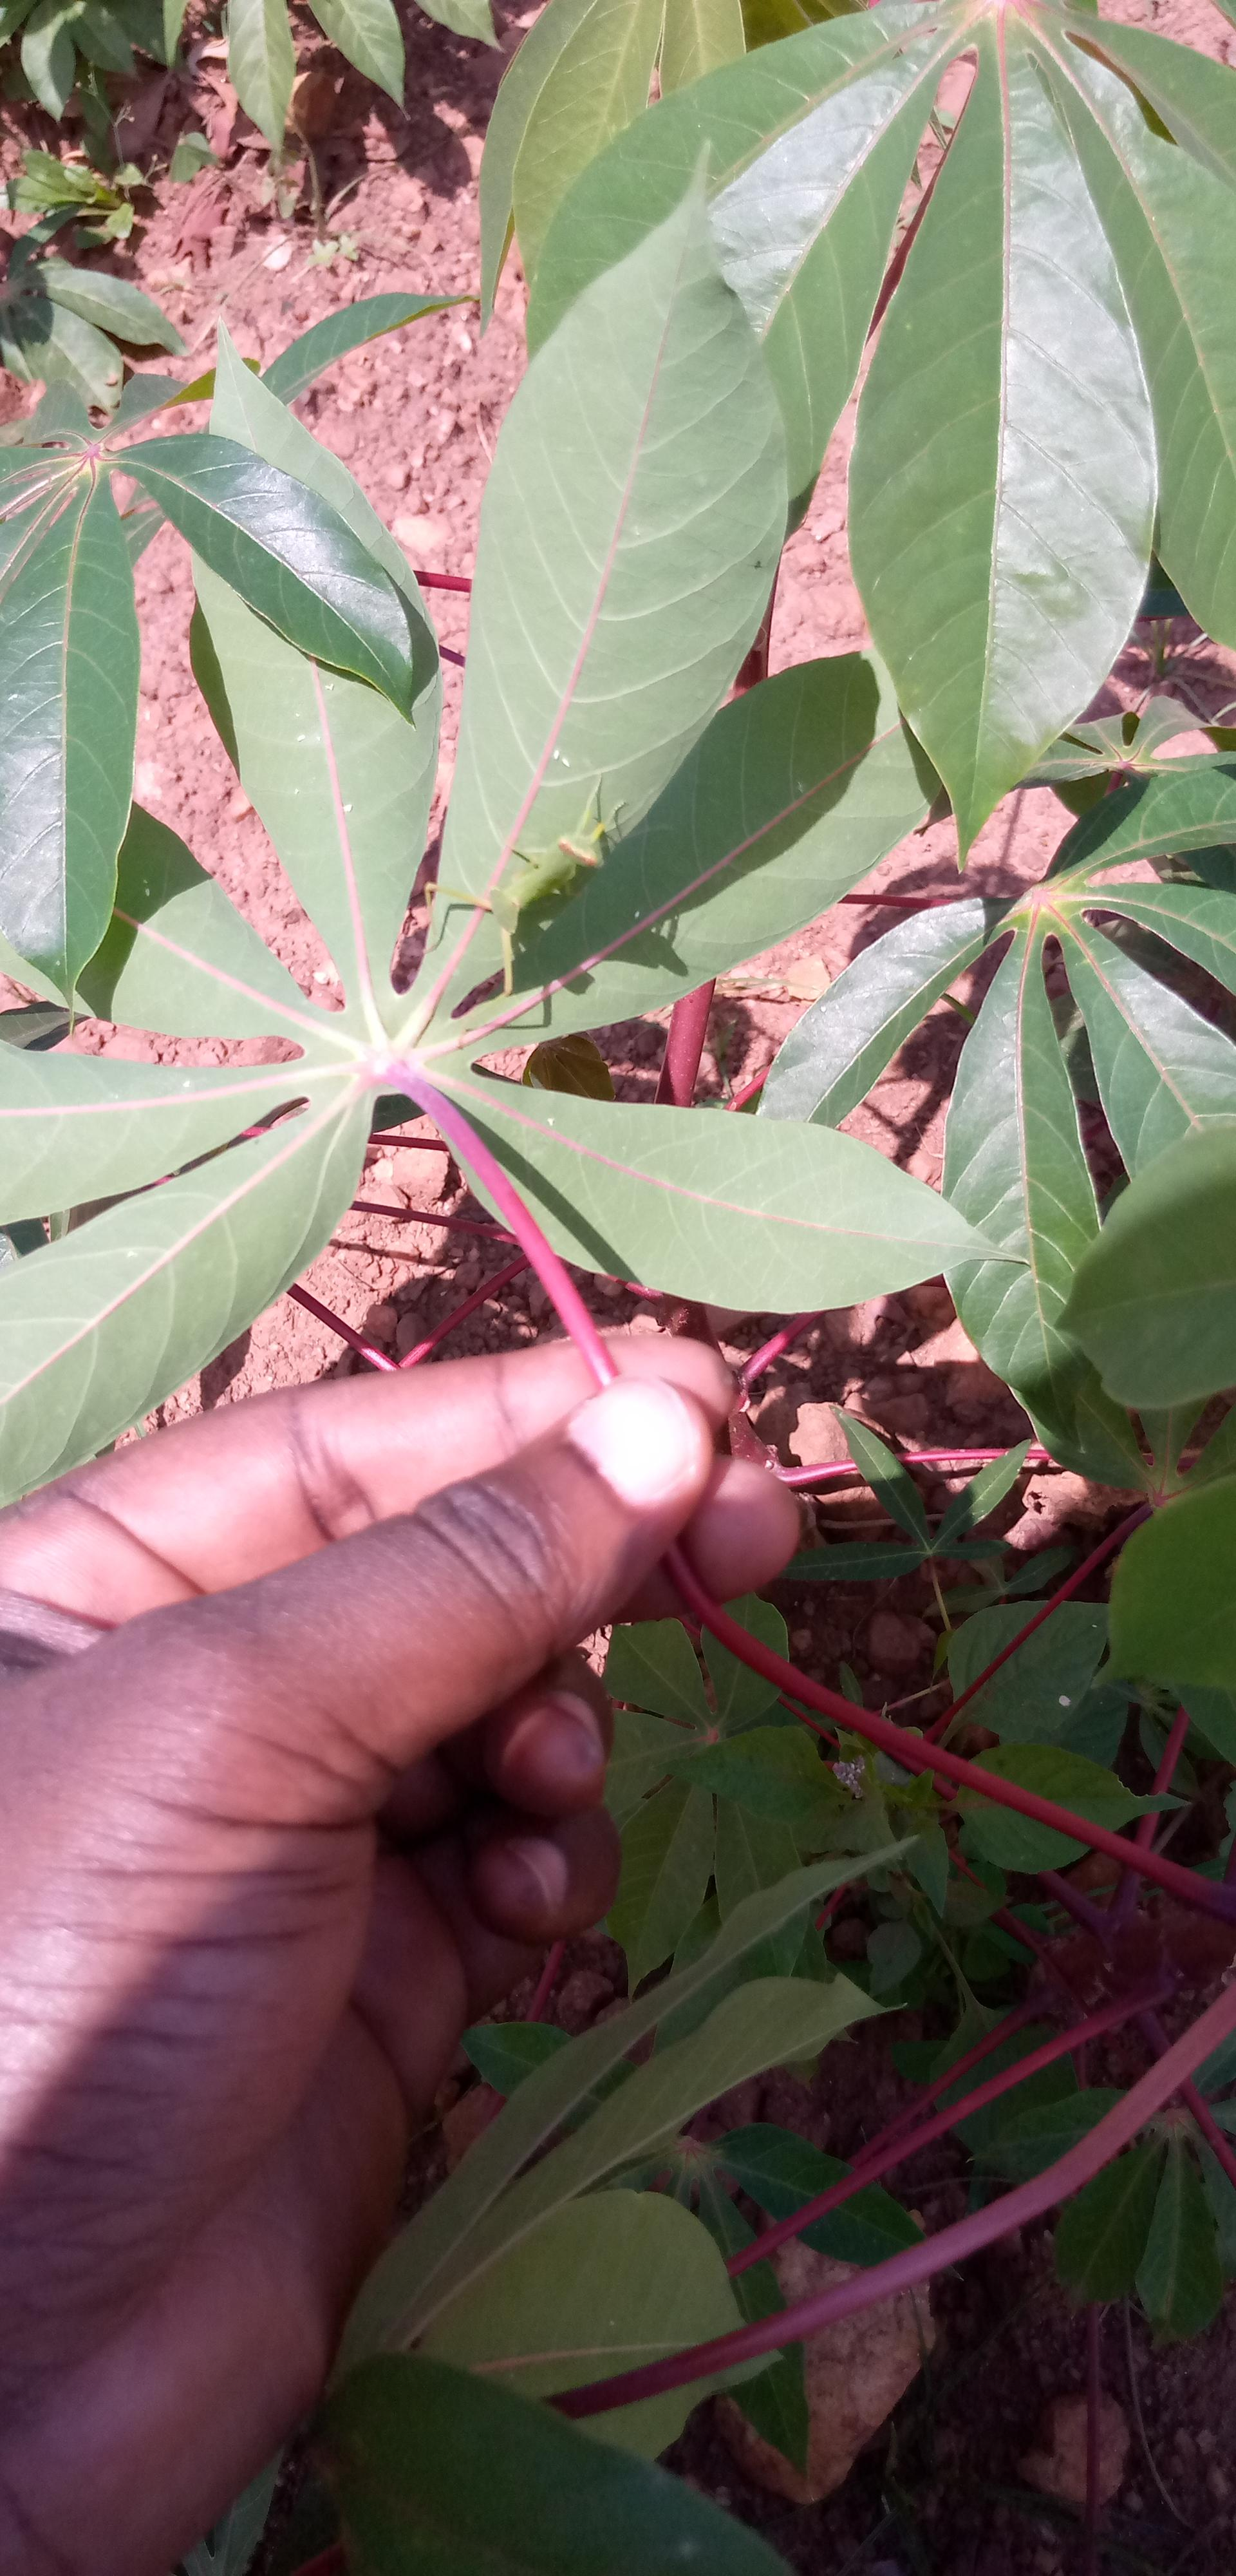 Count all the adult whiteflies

6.